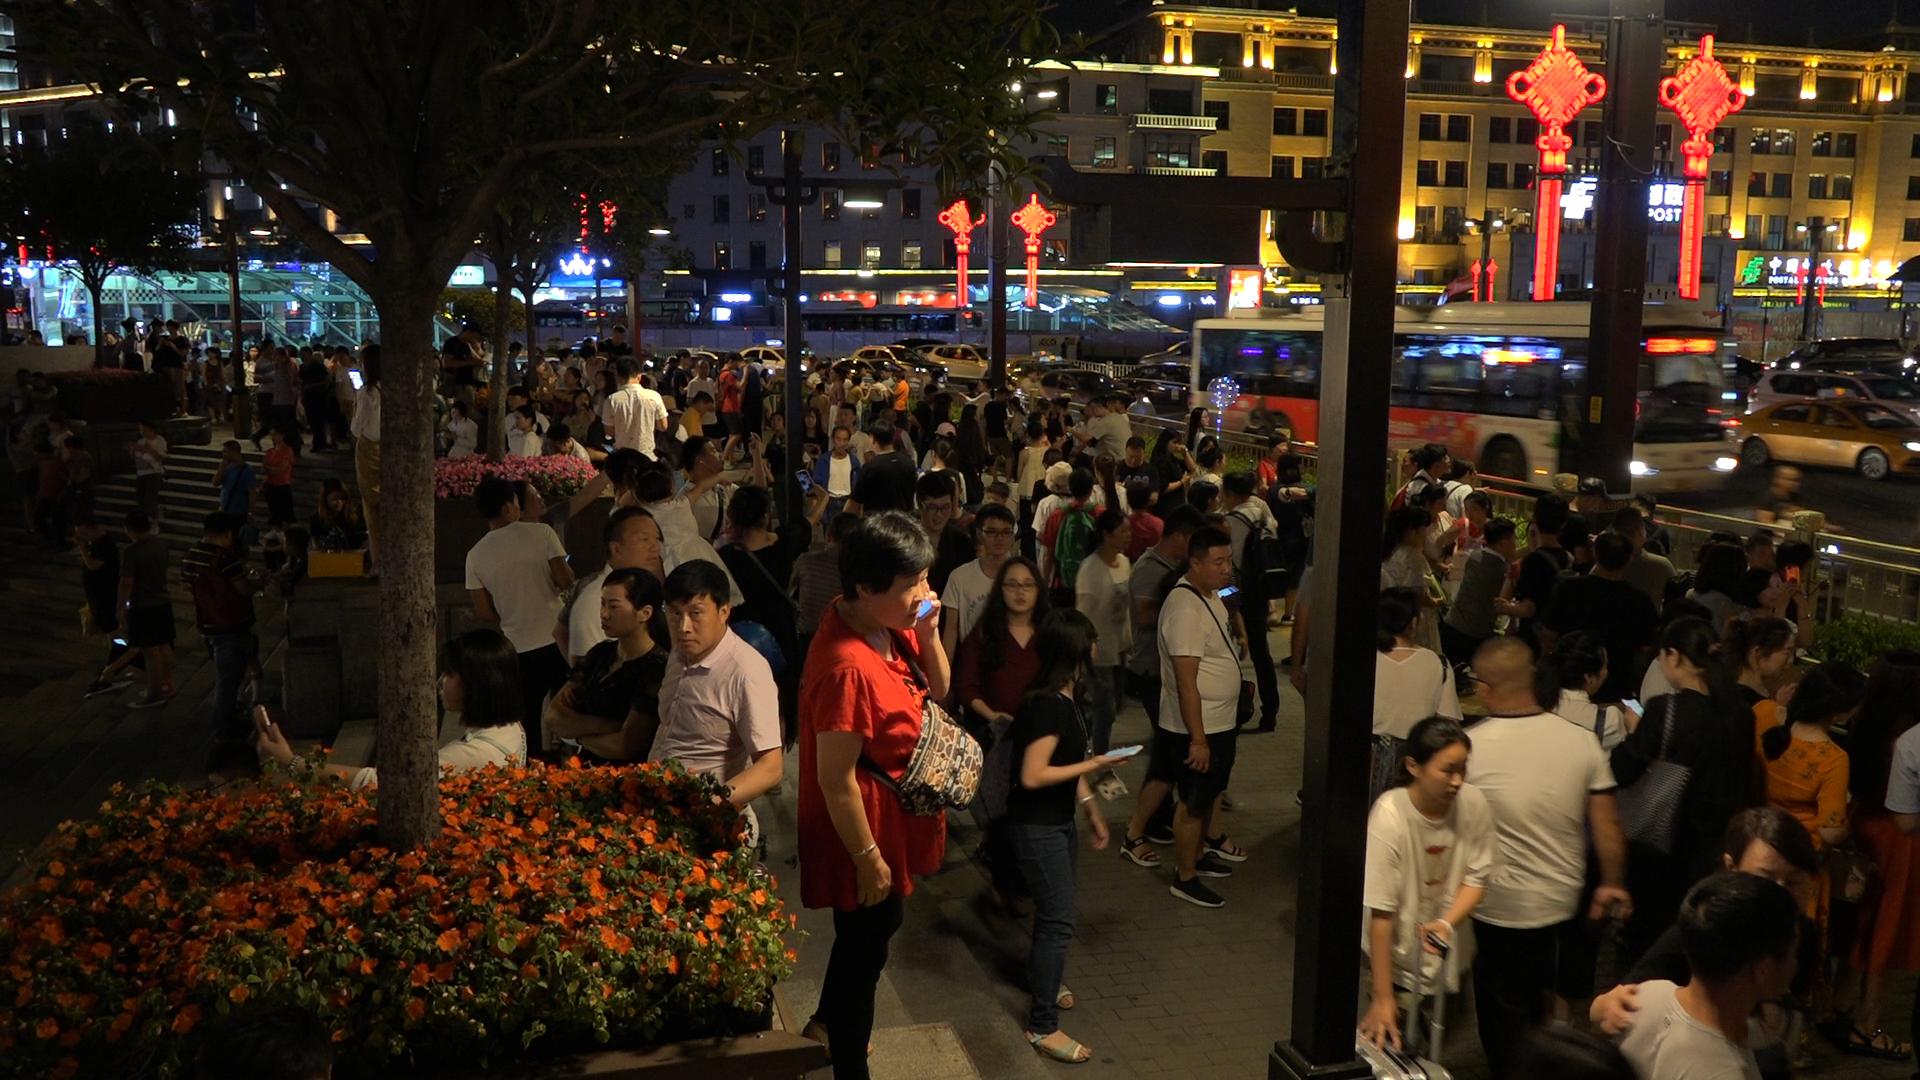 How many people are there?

151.